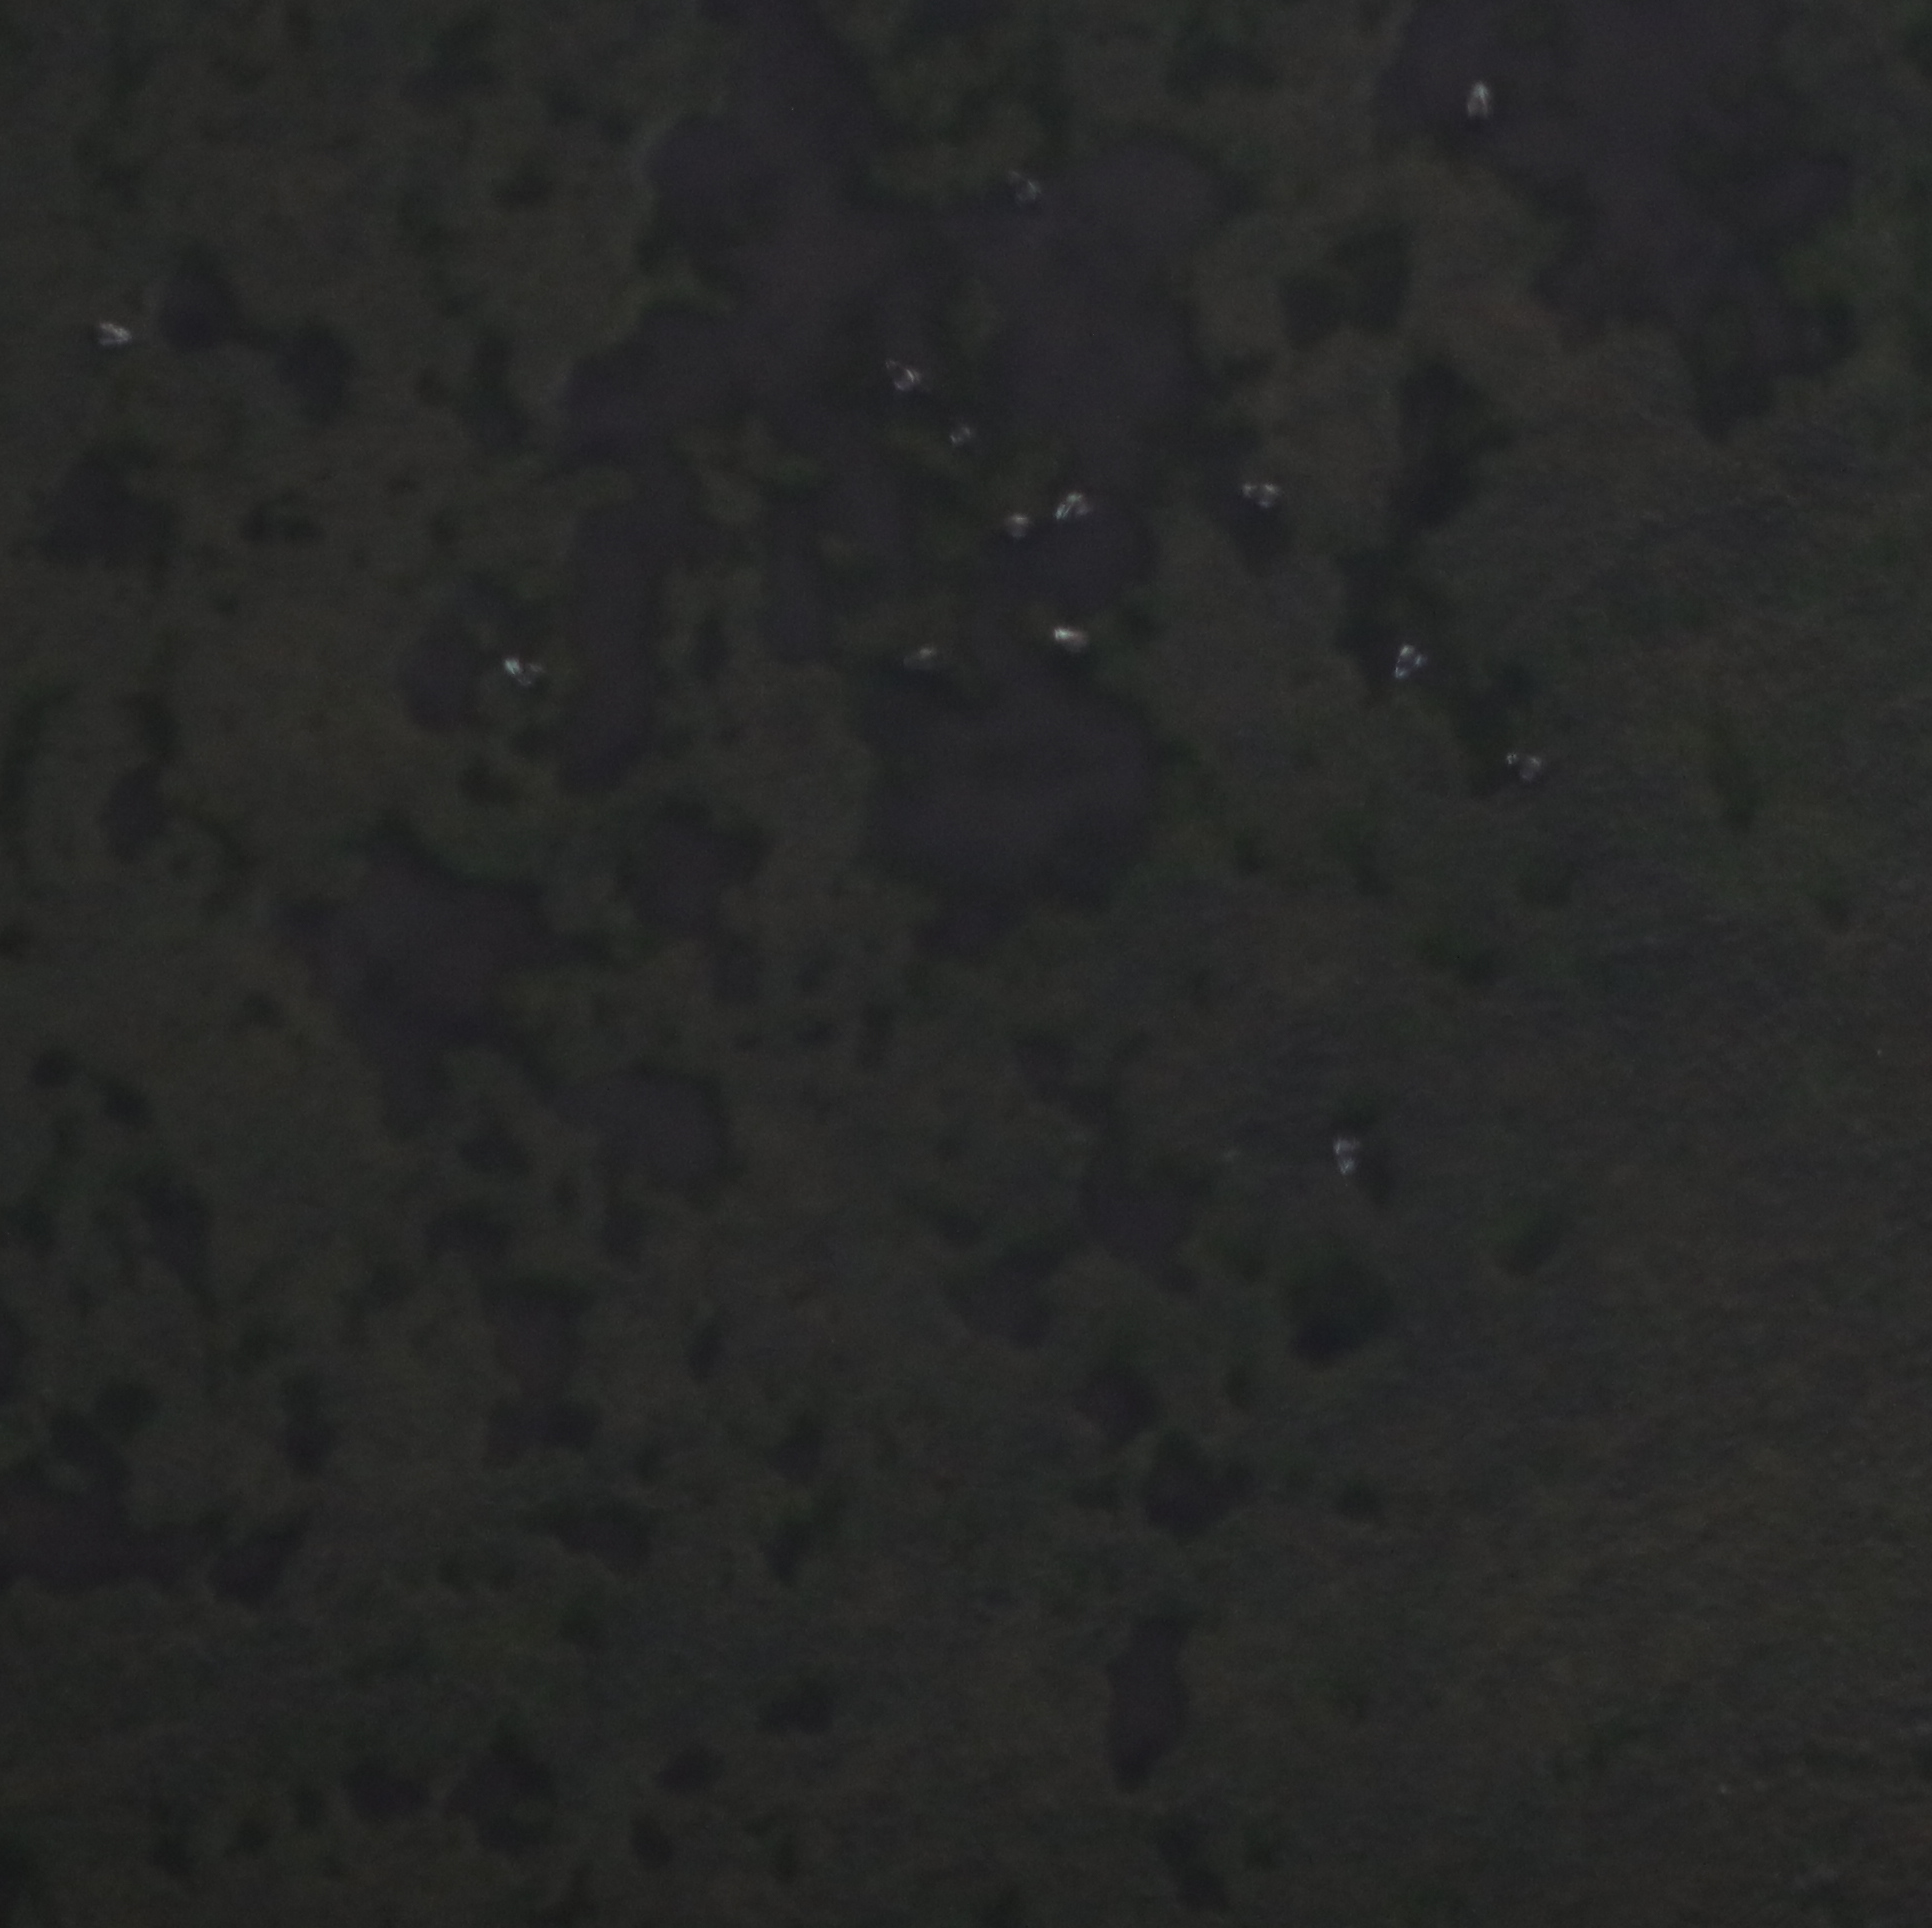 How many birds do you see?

14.